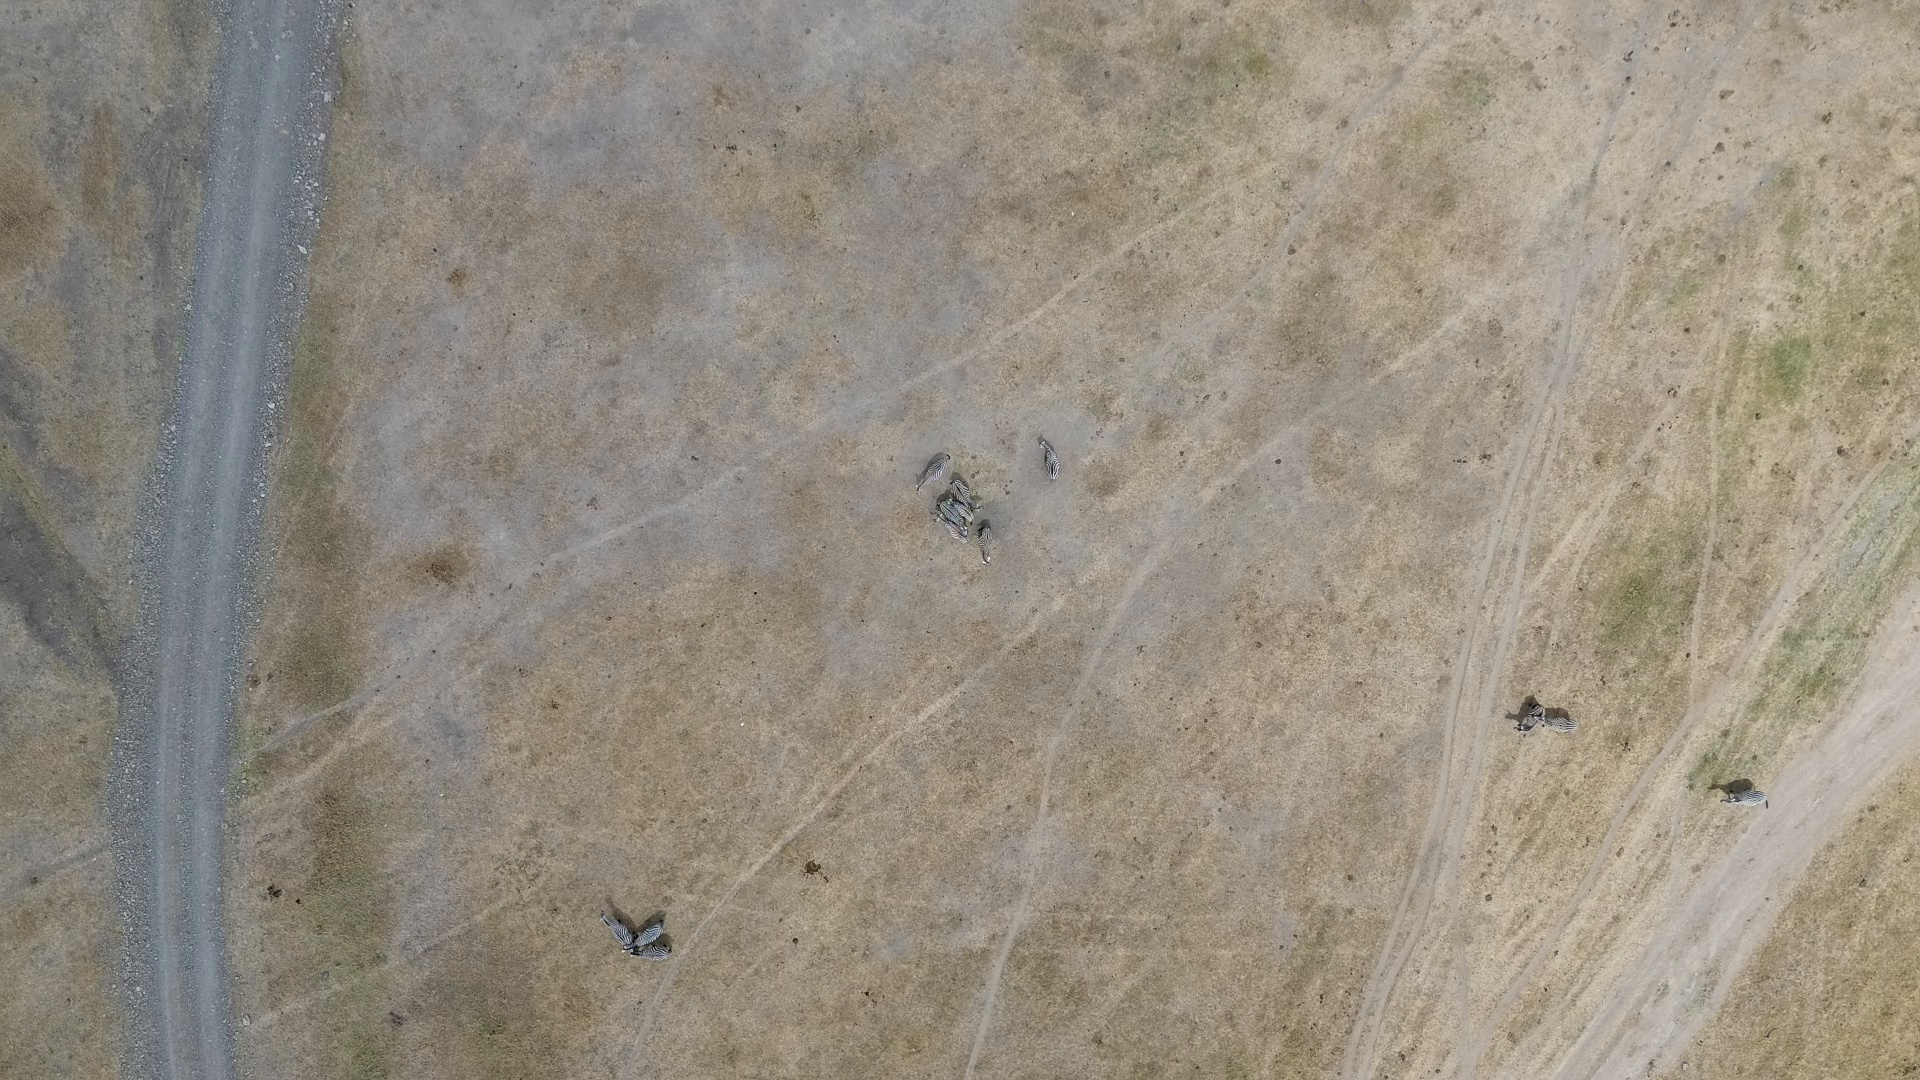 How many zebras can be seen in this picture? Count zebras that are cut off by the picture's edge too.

13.